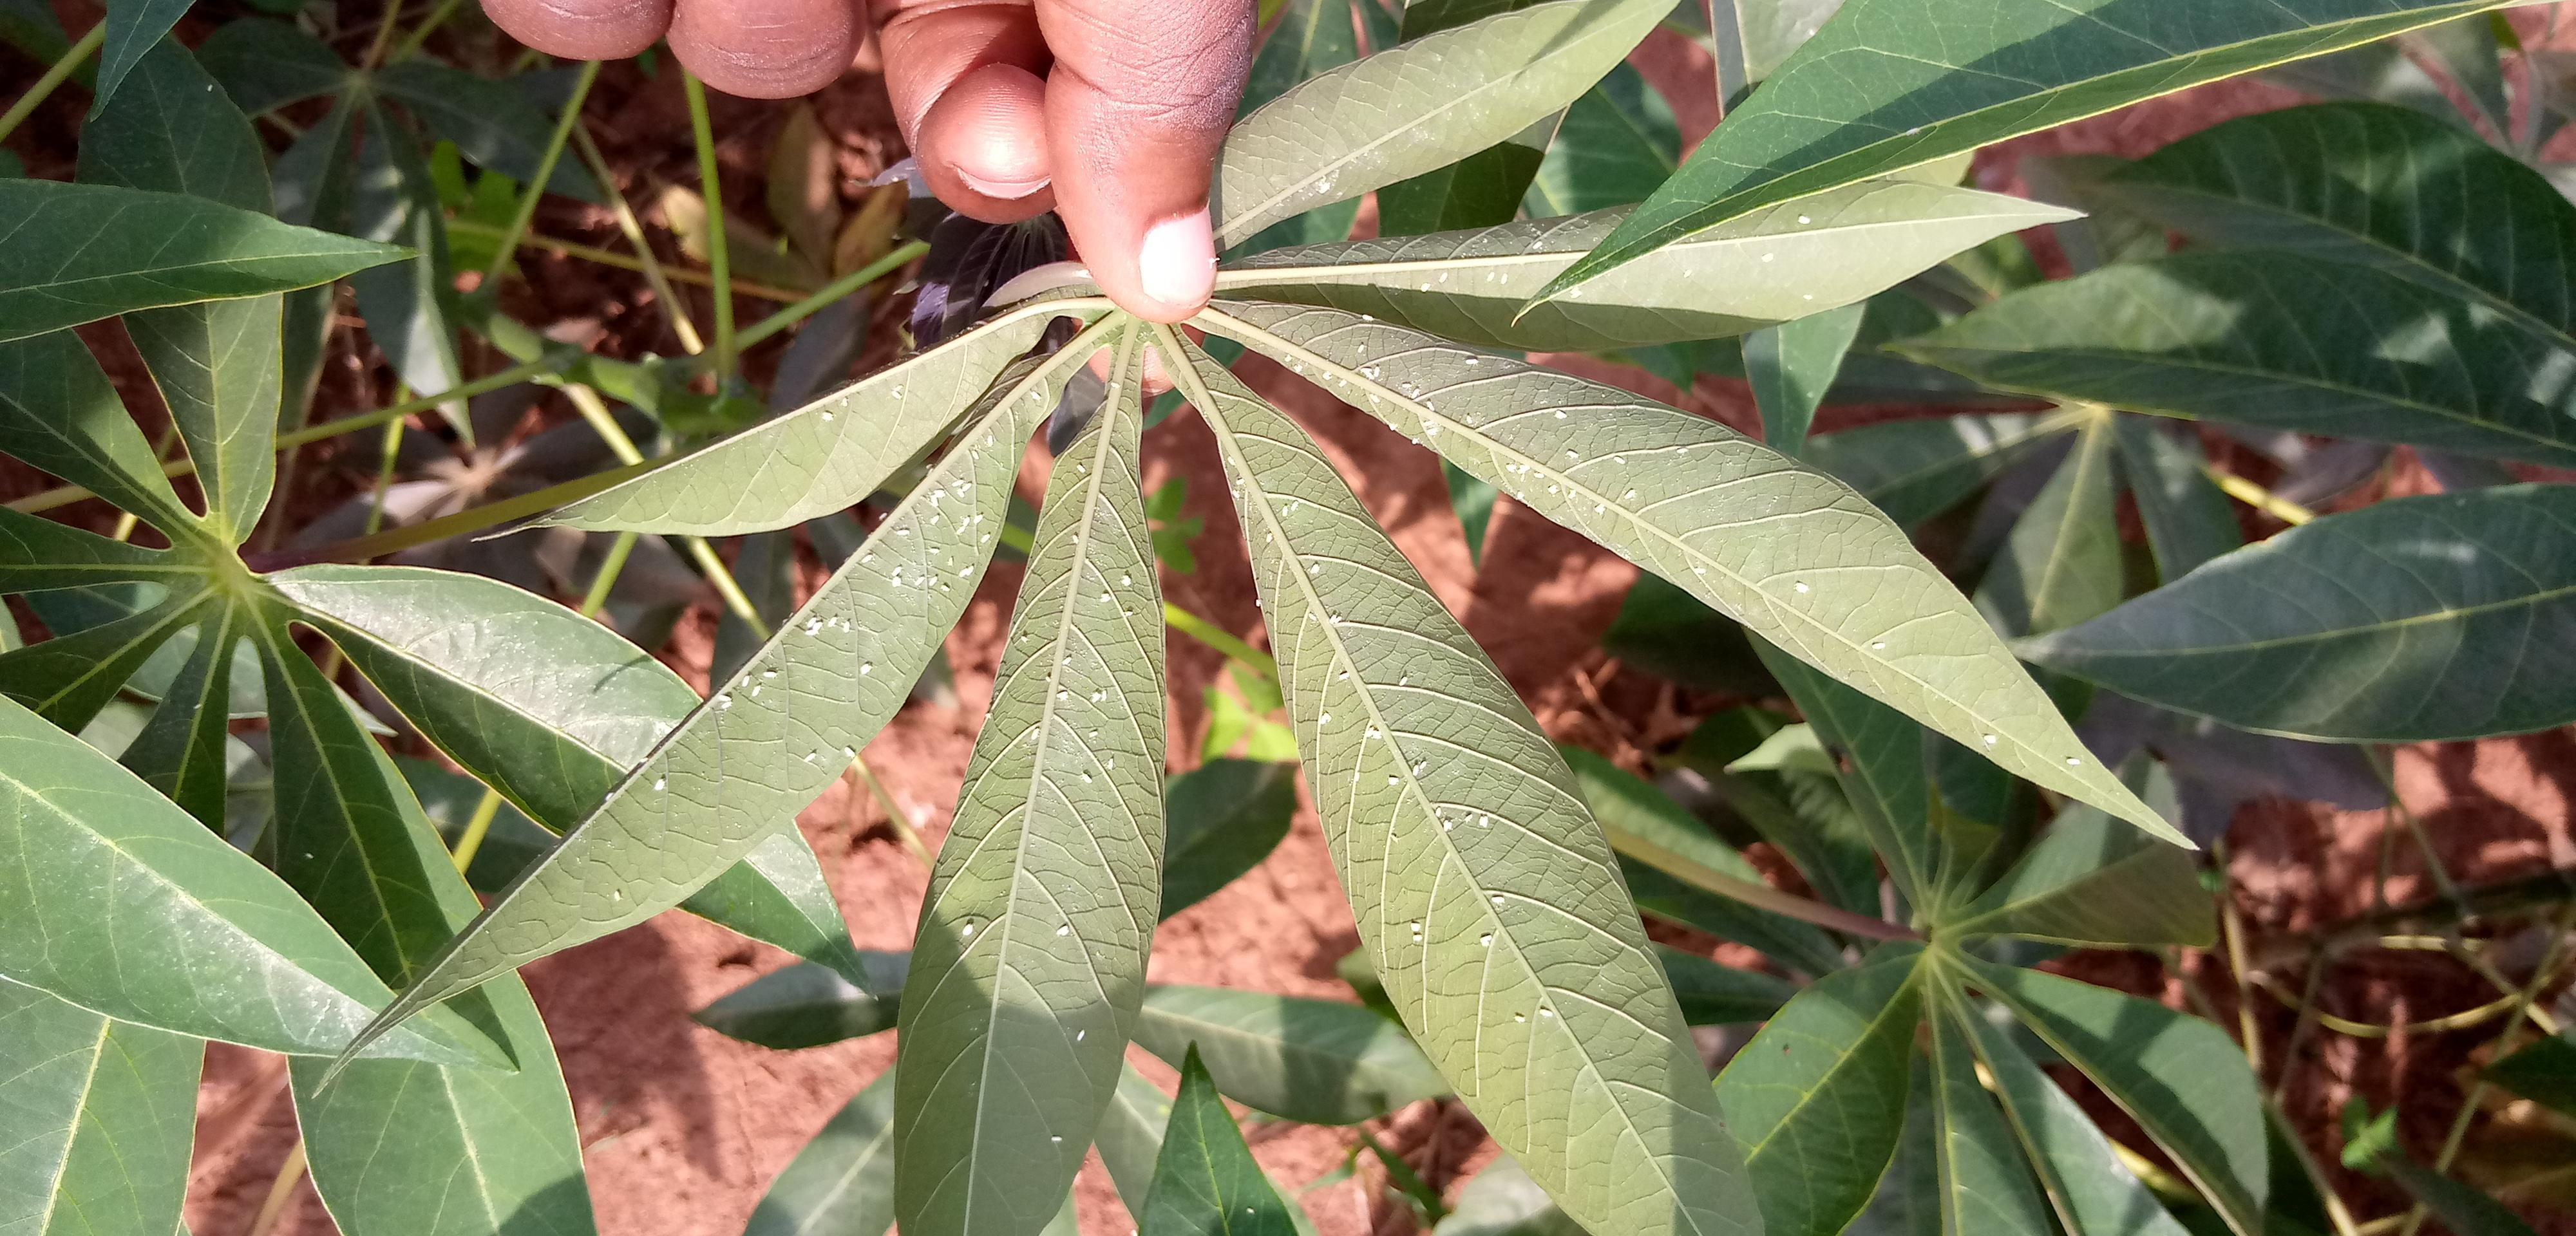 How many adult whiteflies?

174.